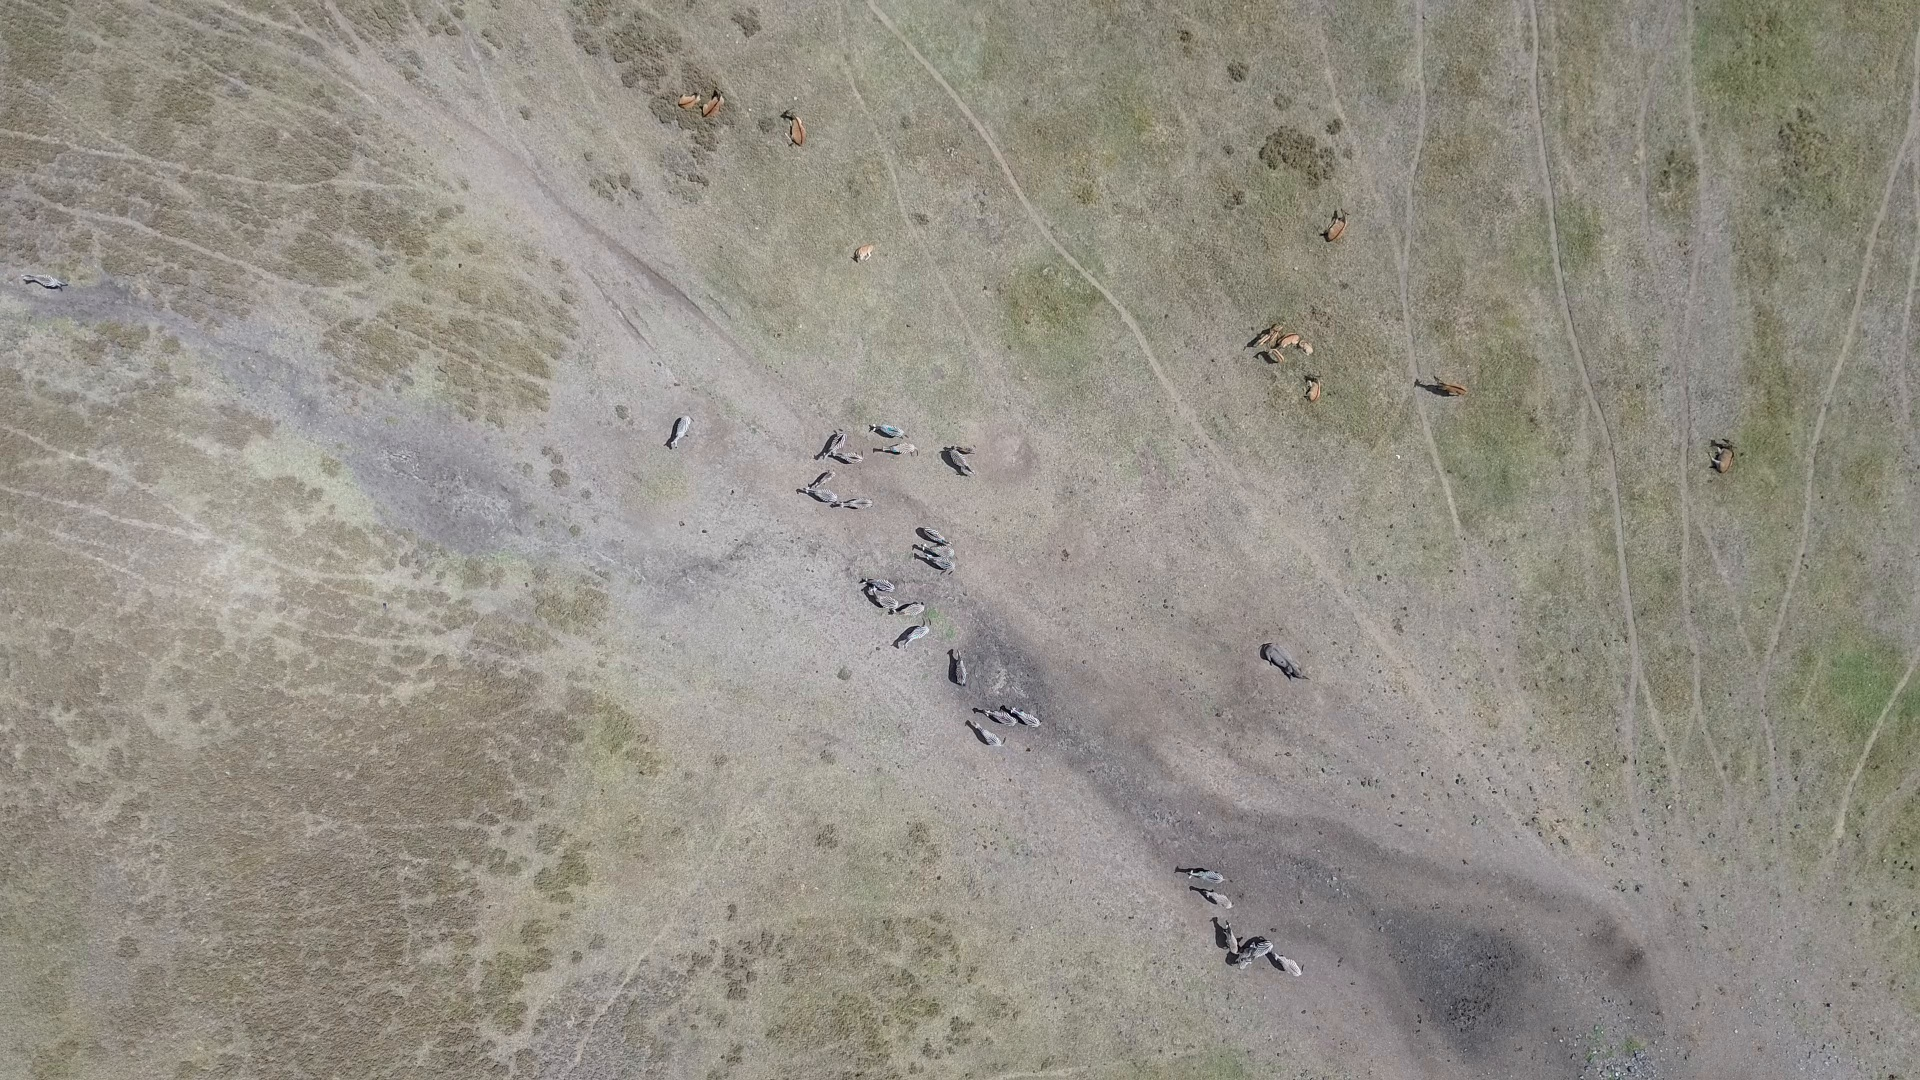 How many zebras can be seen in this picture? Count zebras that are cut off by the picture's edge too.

26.